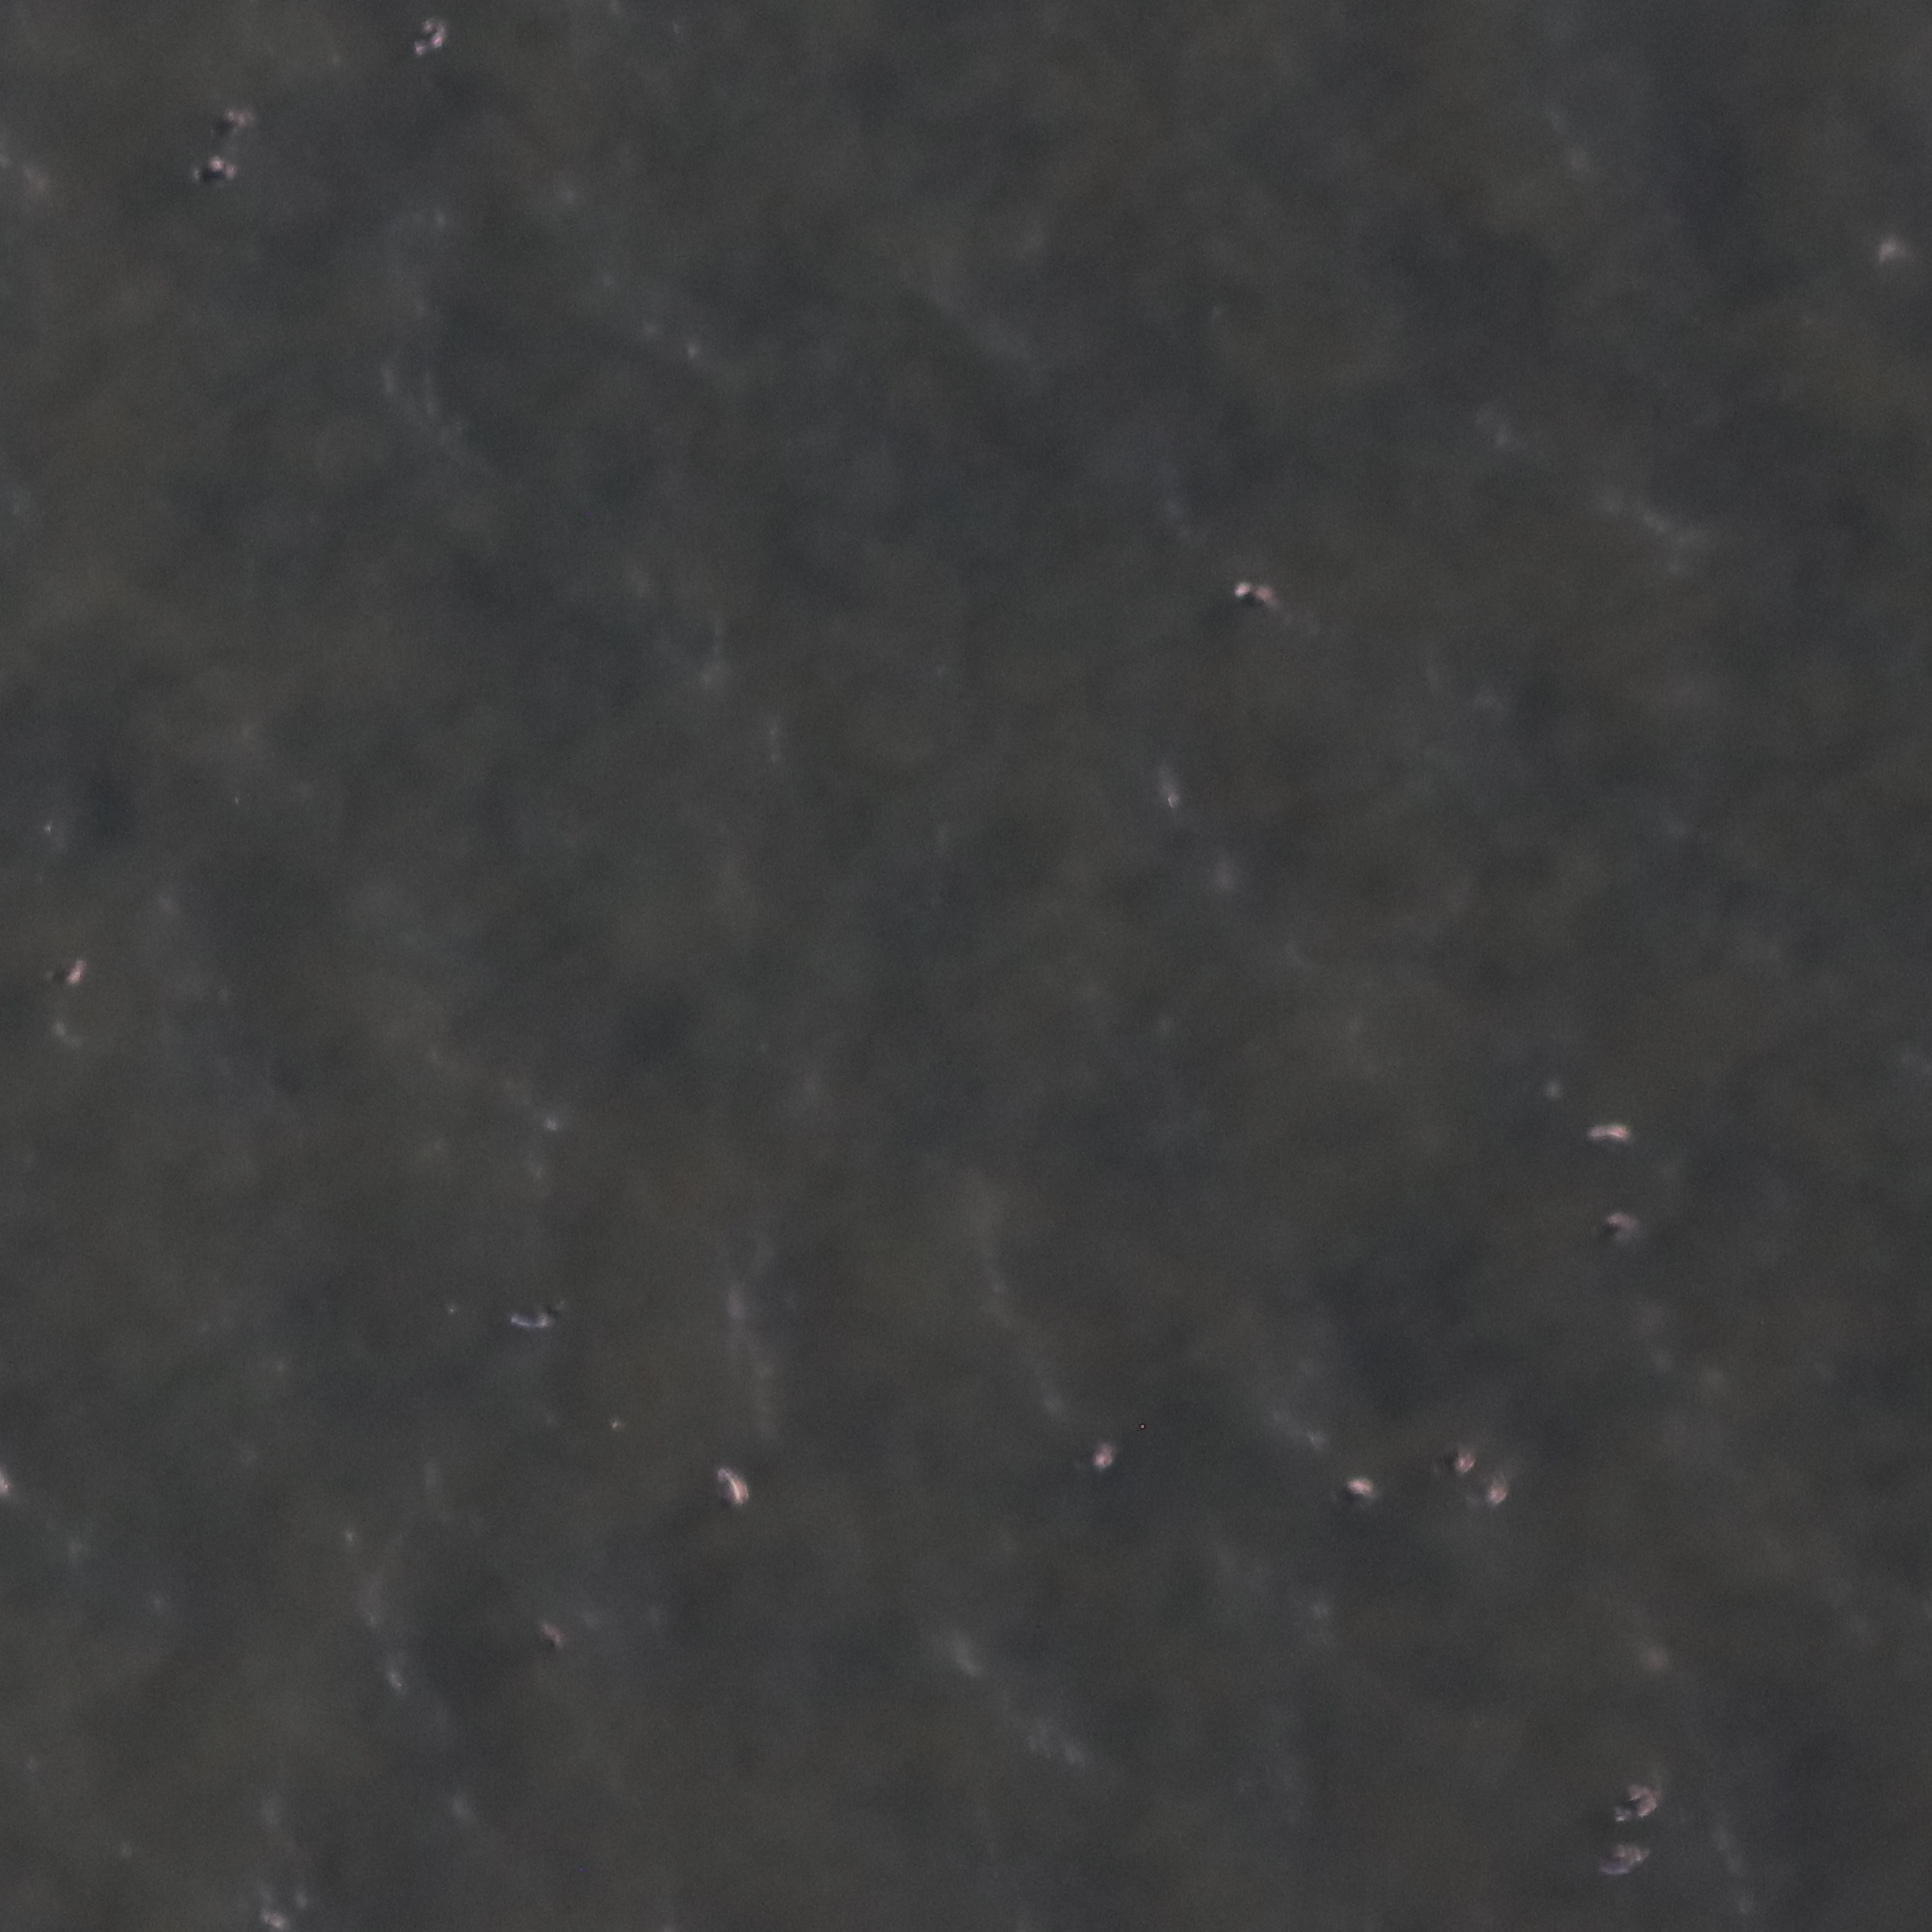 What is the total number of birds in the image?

16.